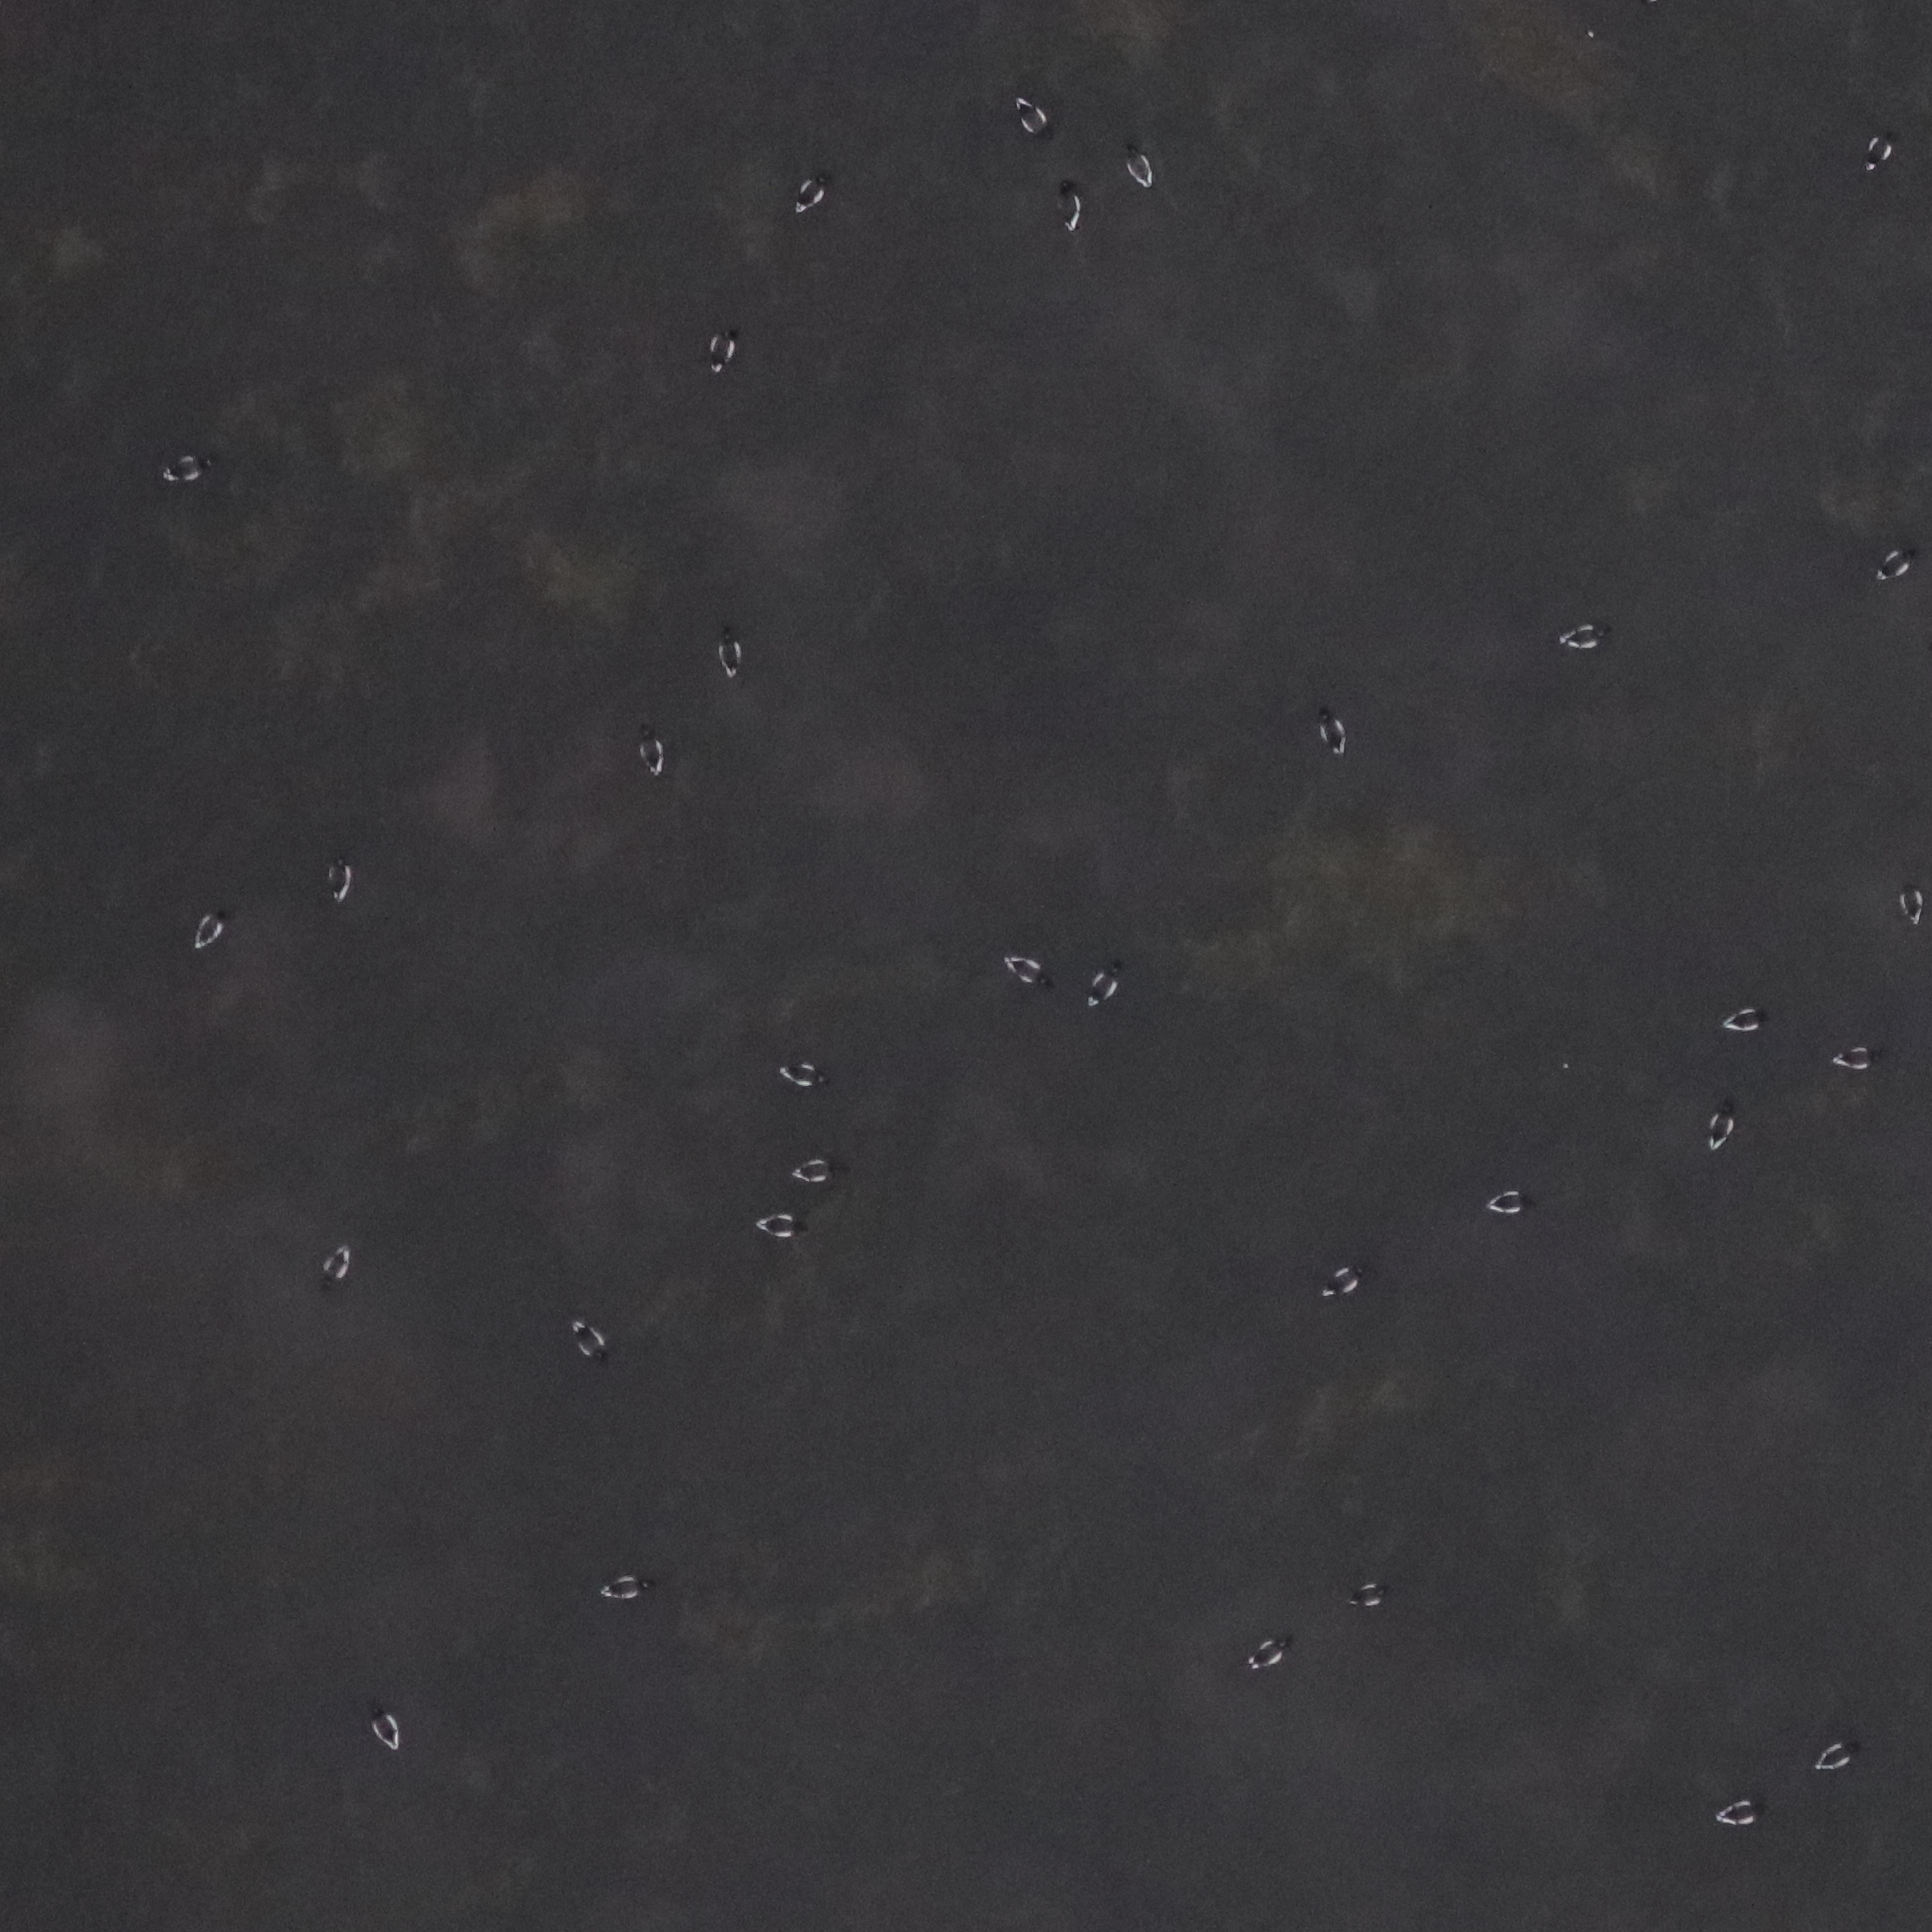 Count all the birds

33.